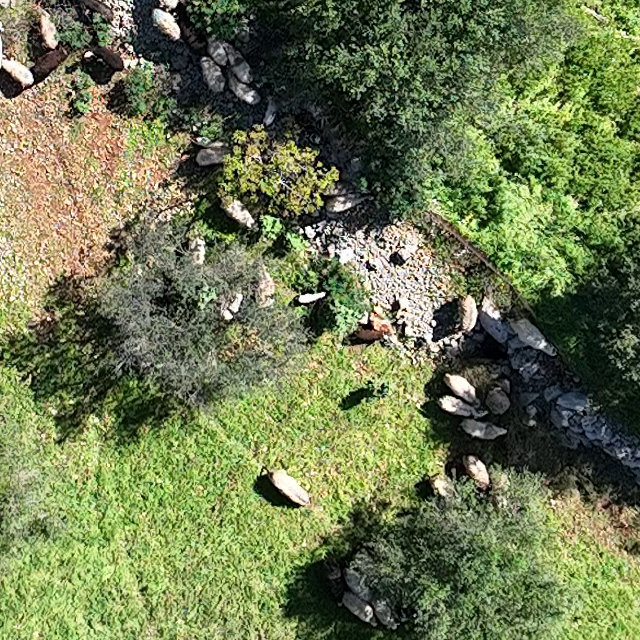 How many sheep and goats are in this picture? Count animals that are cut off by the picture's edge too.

33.